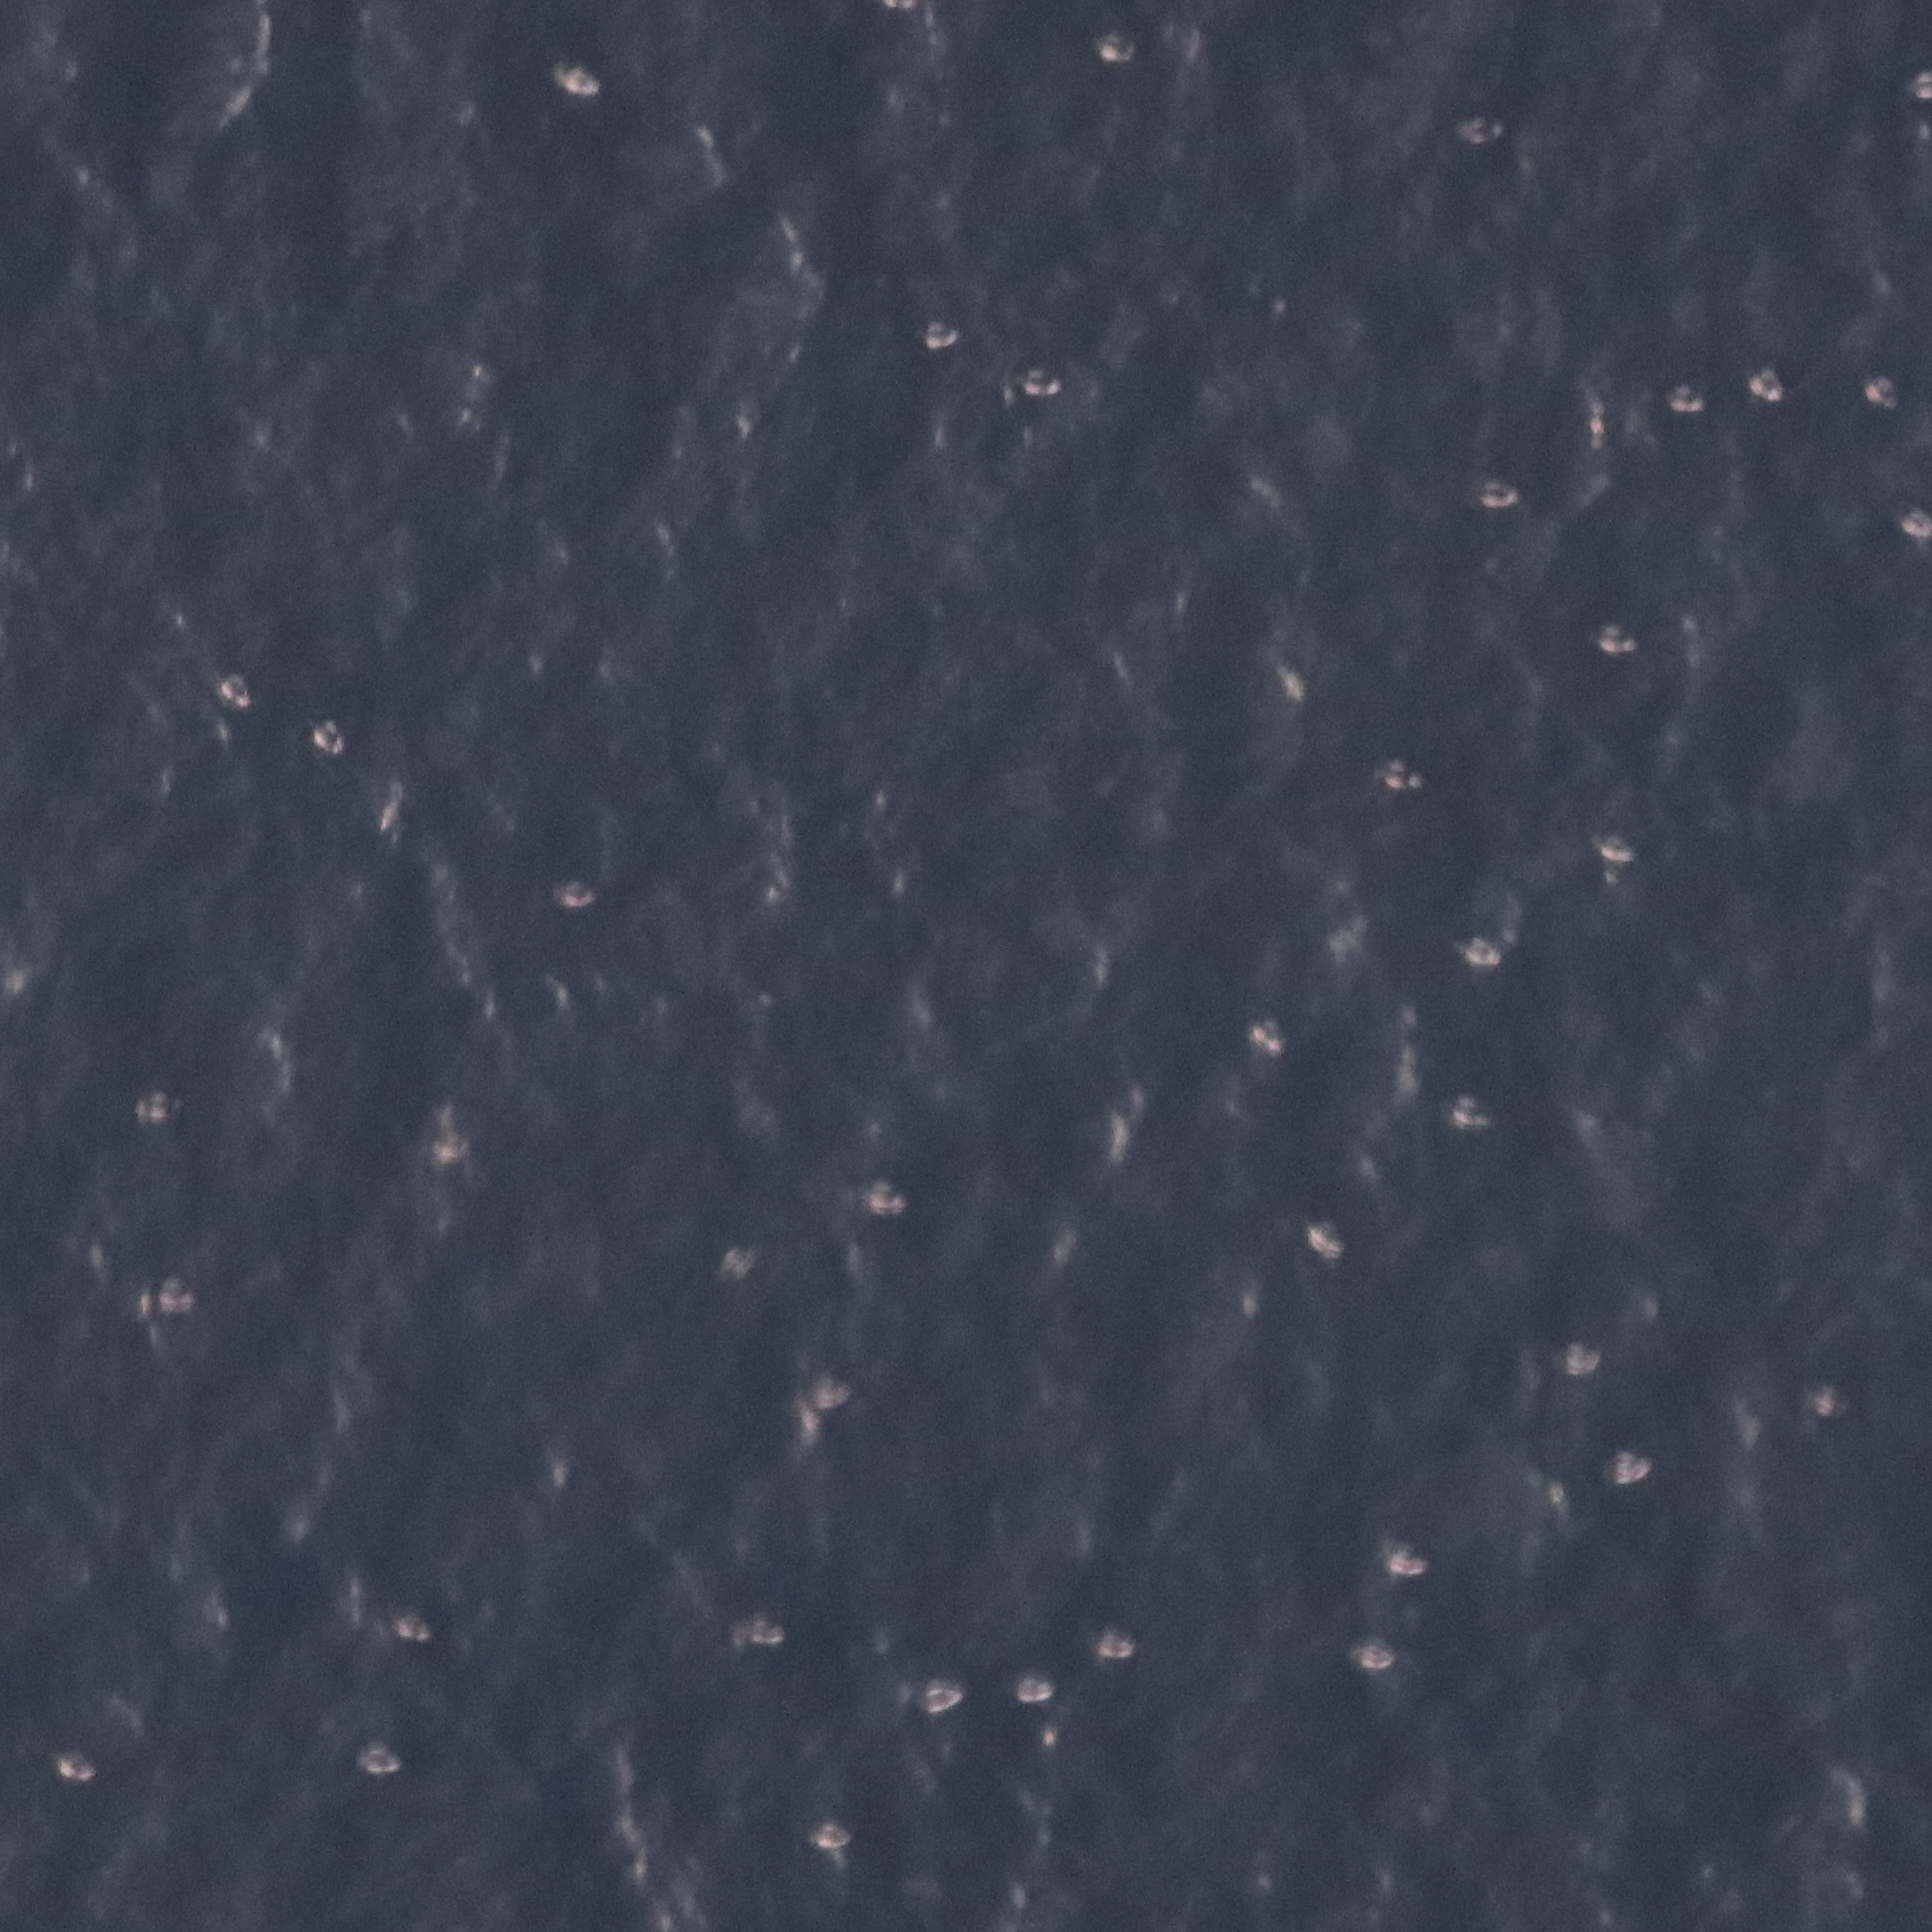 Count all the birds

38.